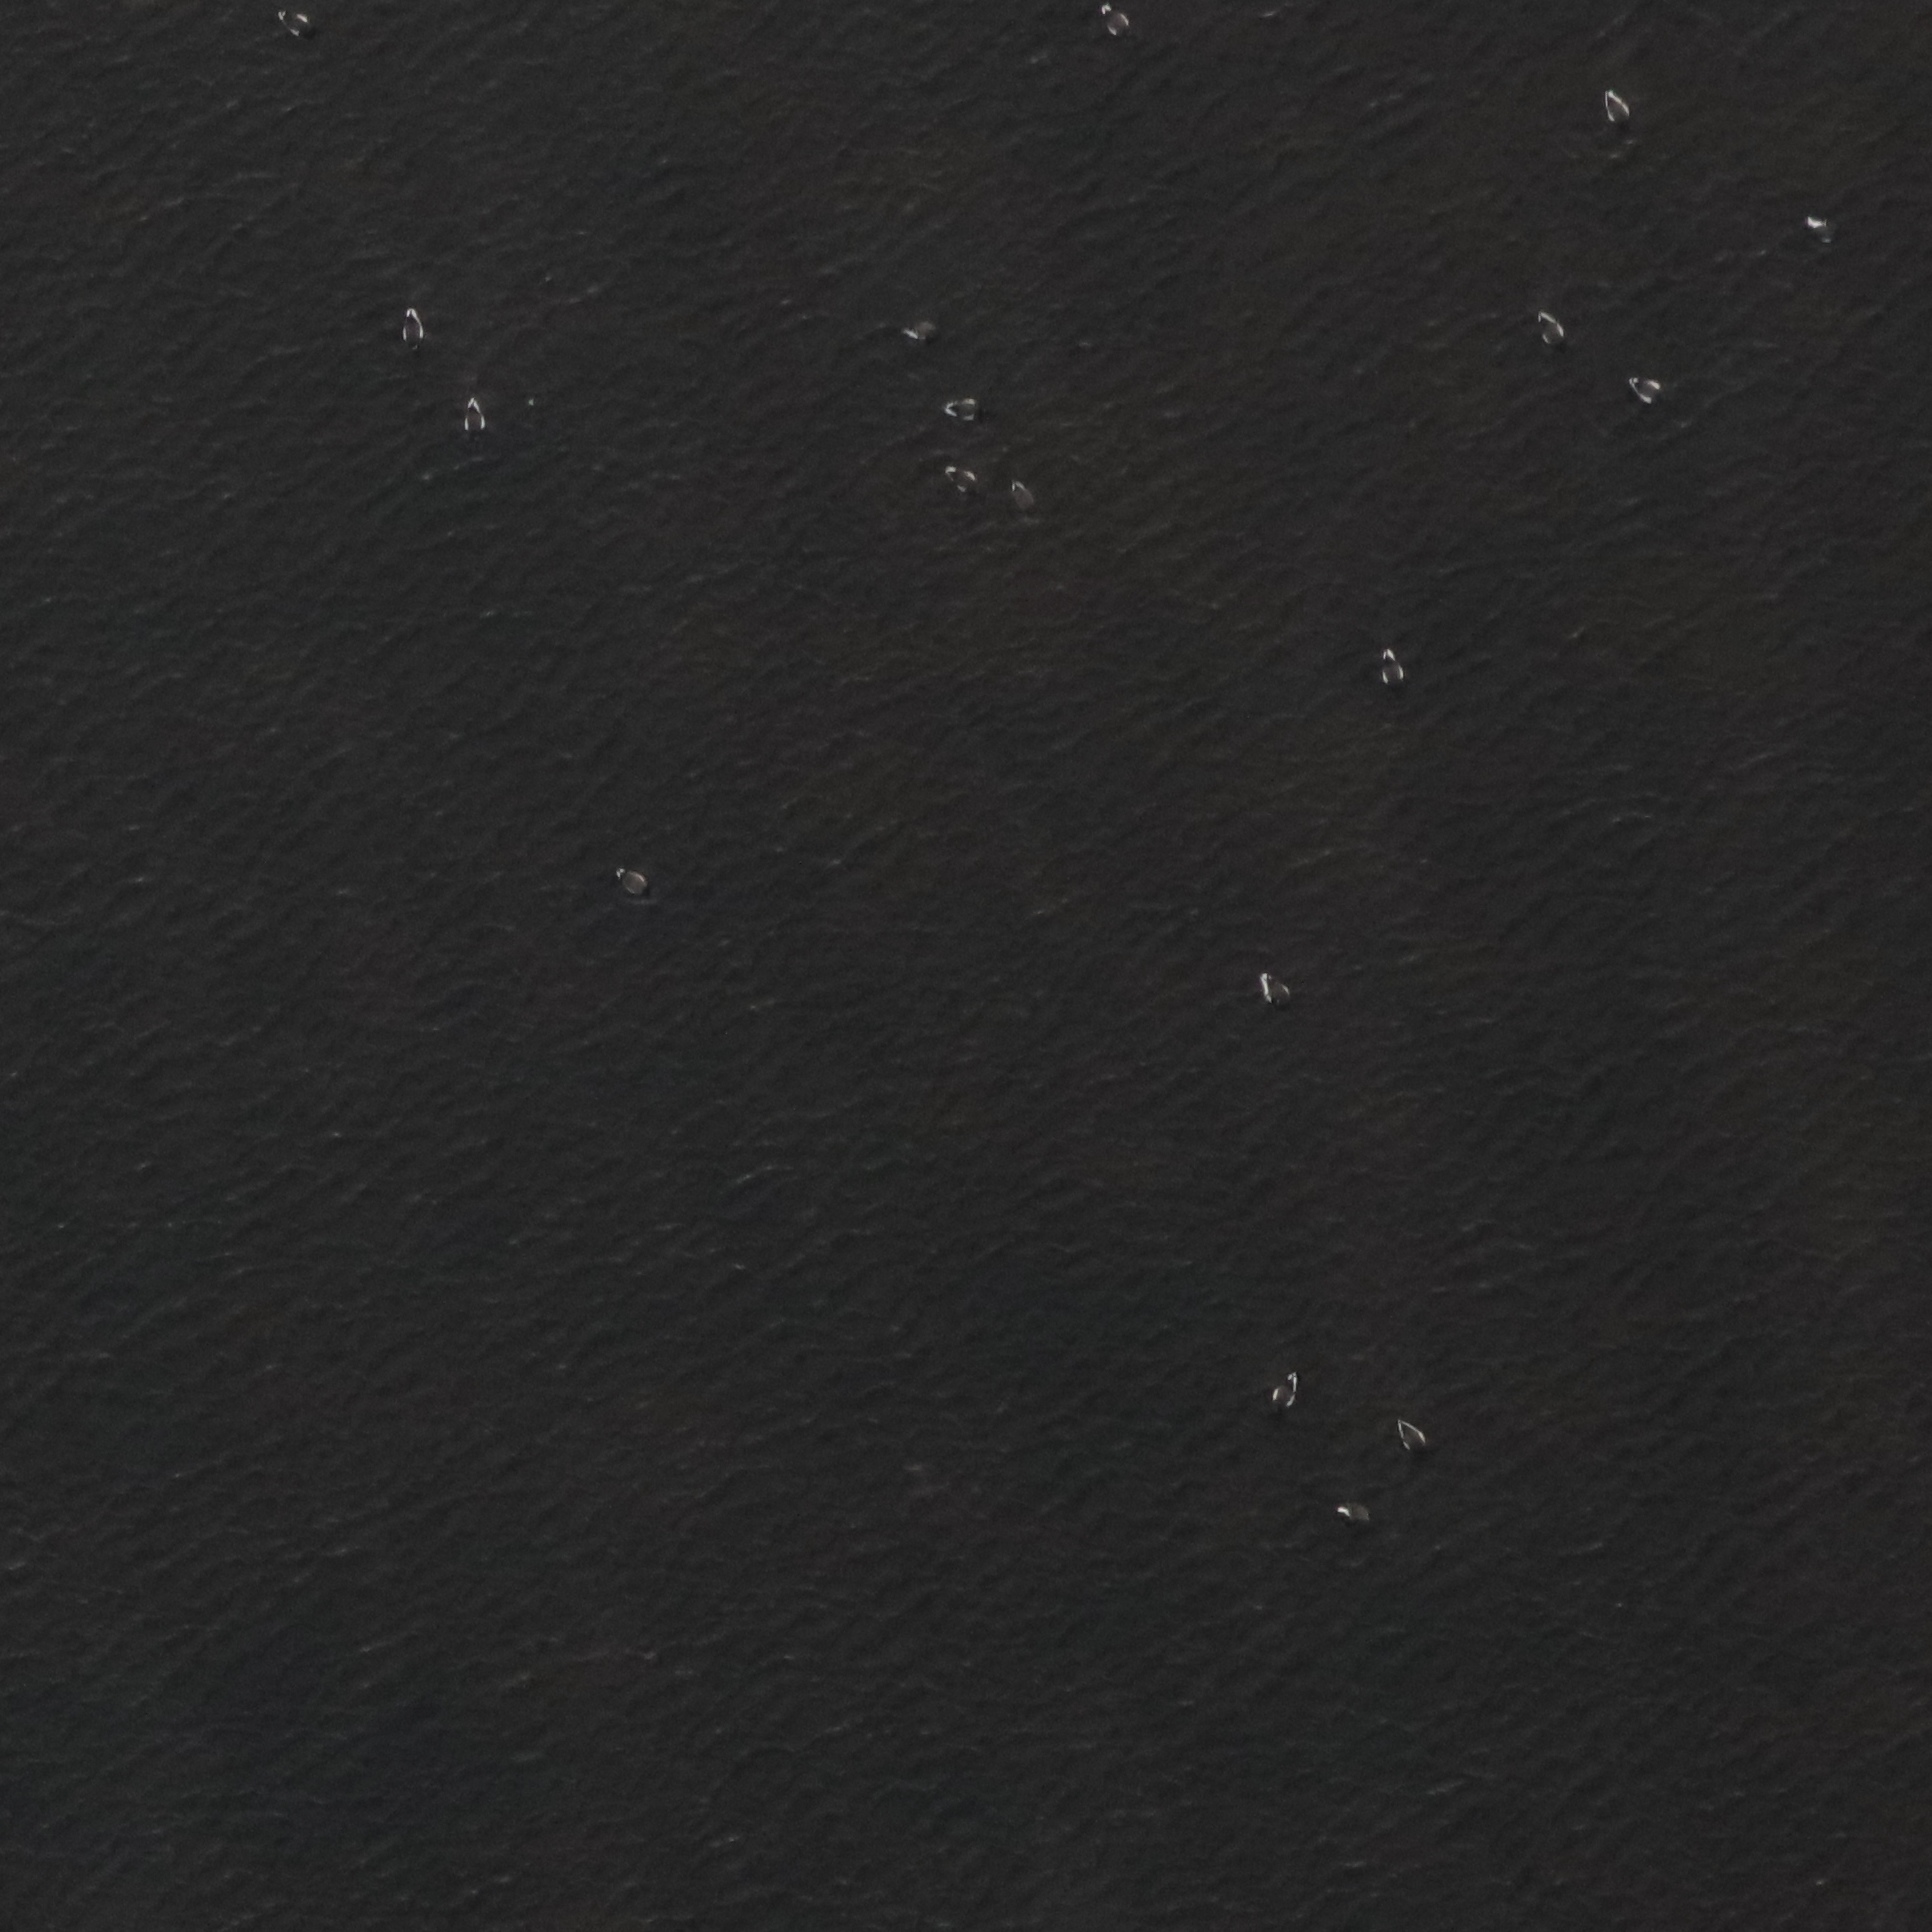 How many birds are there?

18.